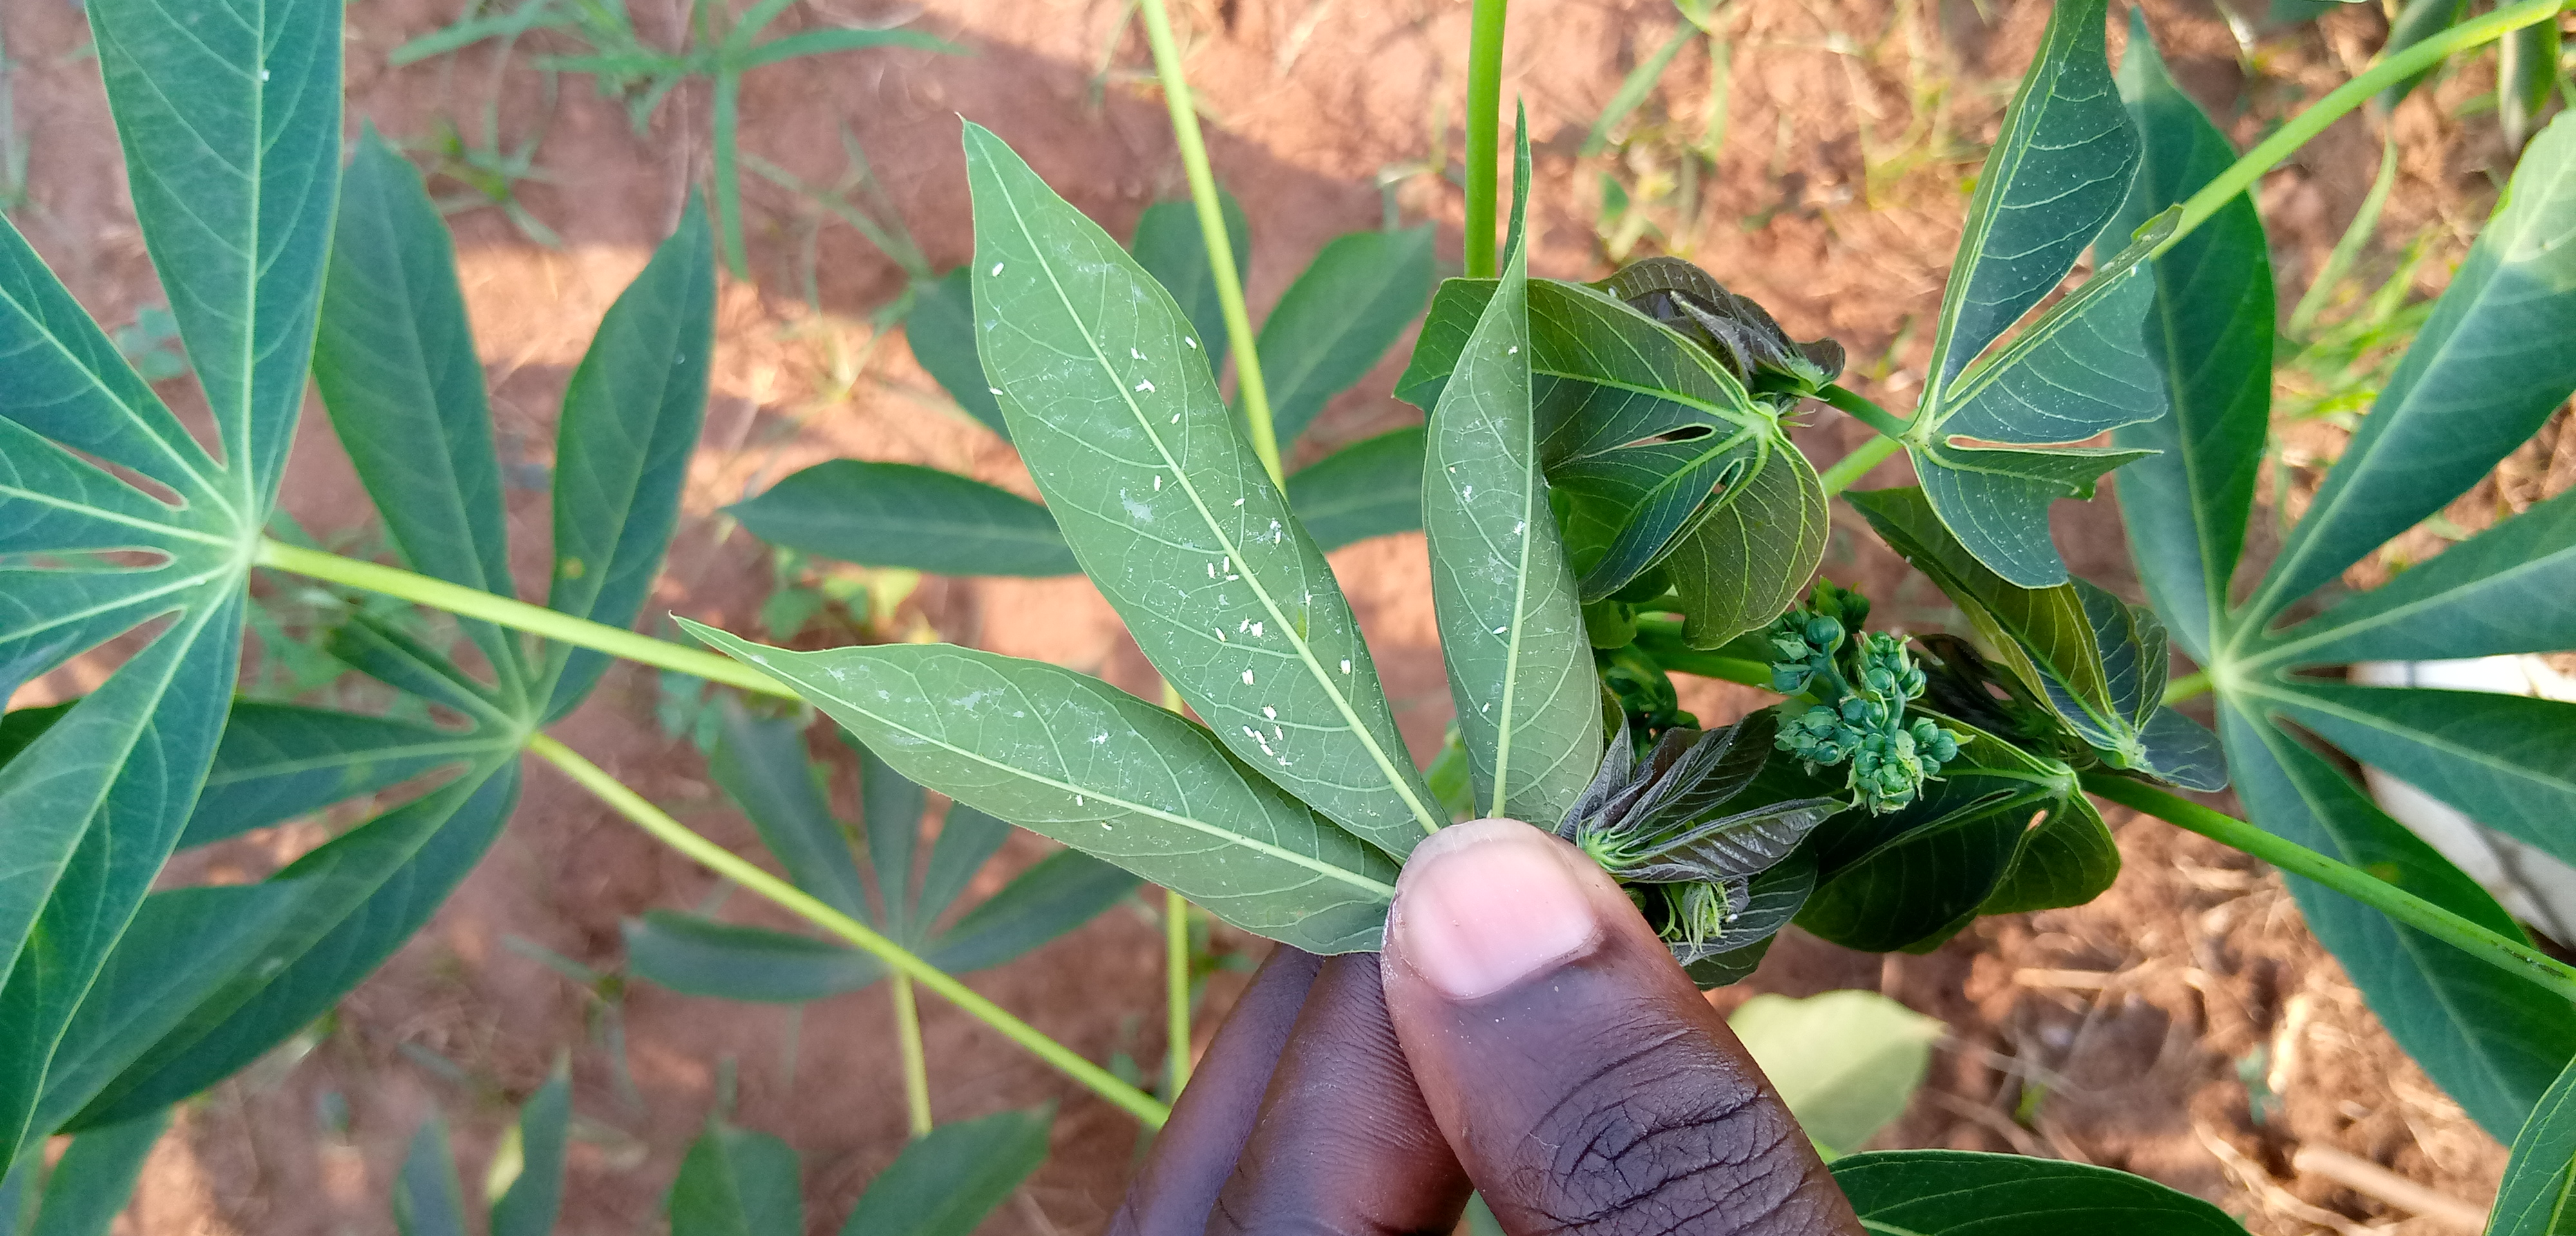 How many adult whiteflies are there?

40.